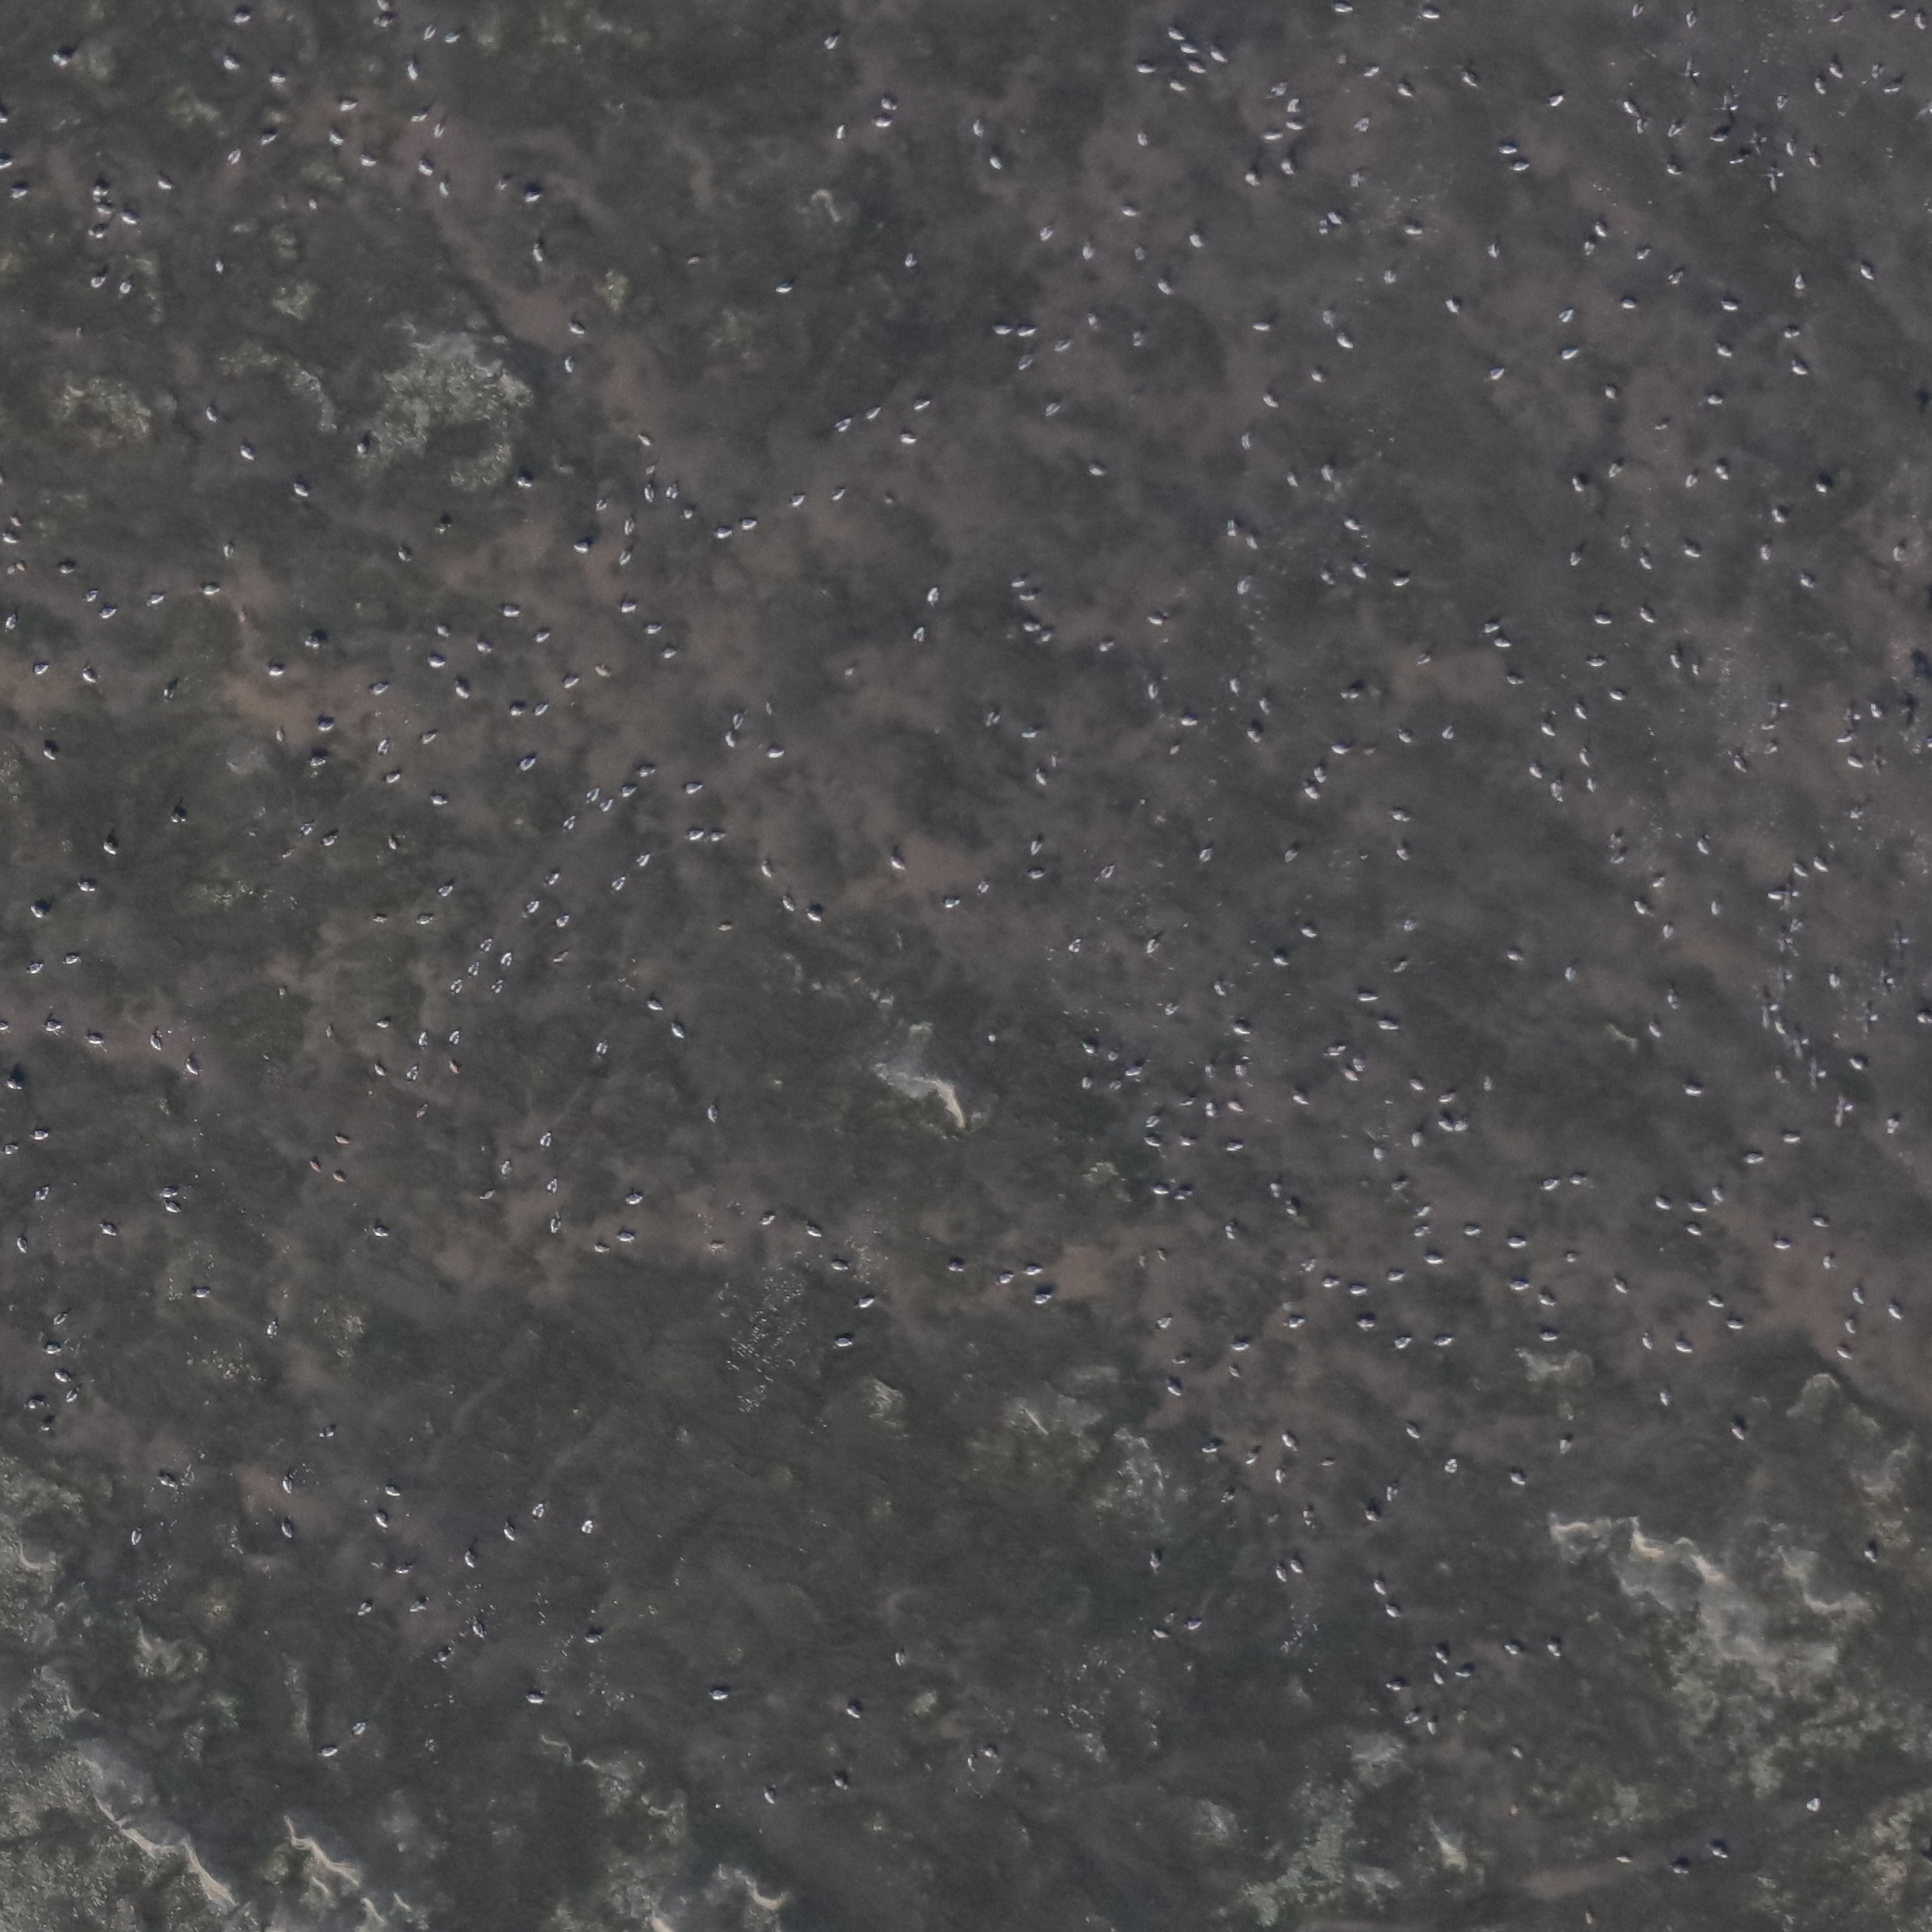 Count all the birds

561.